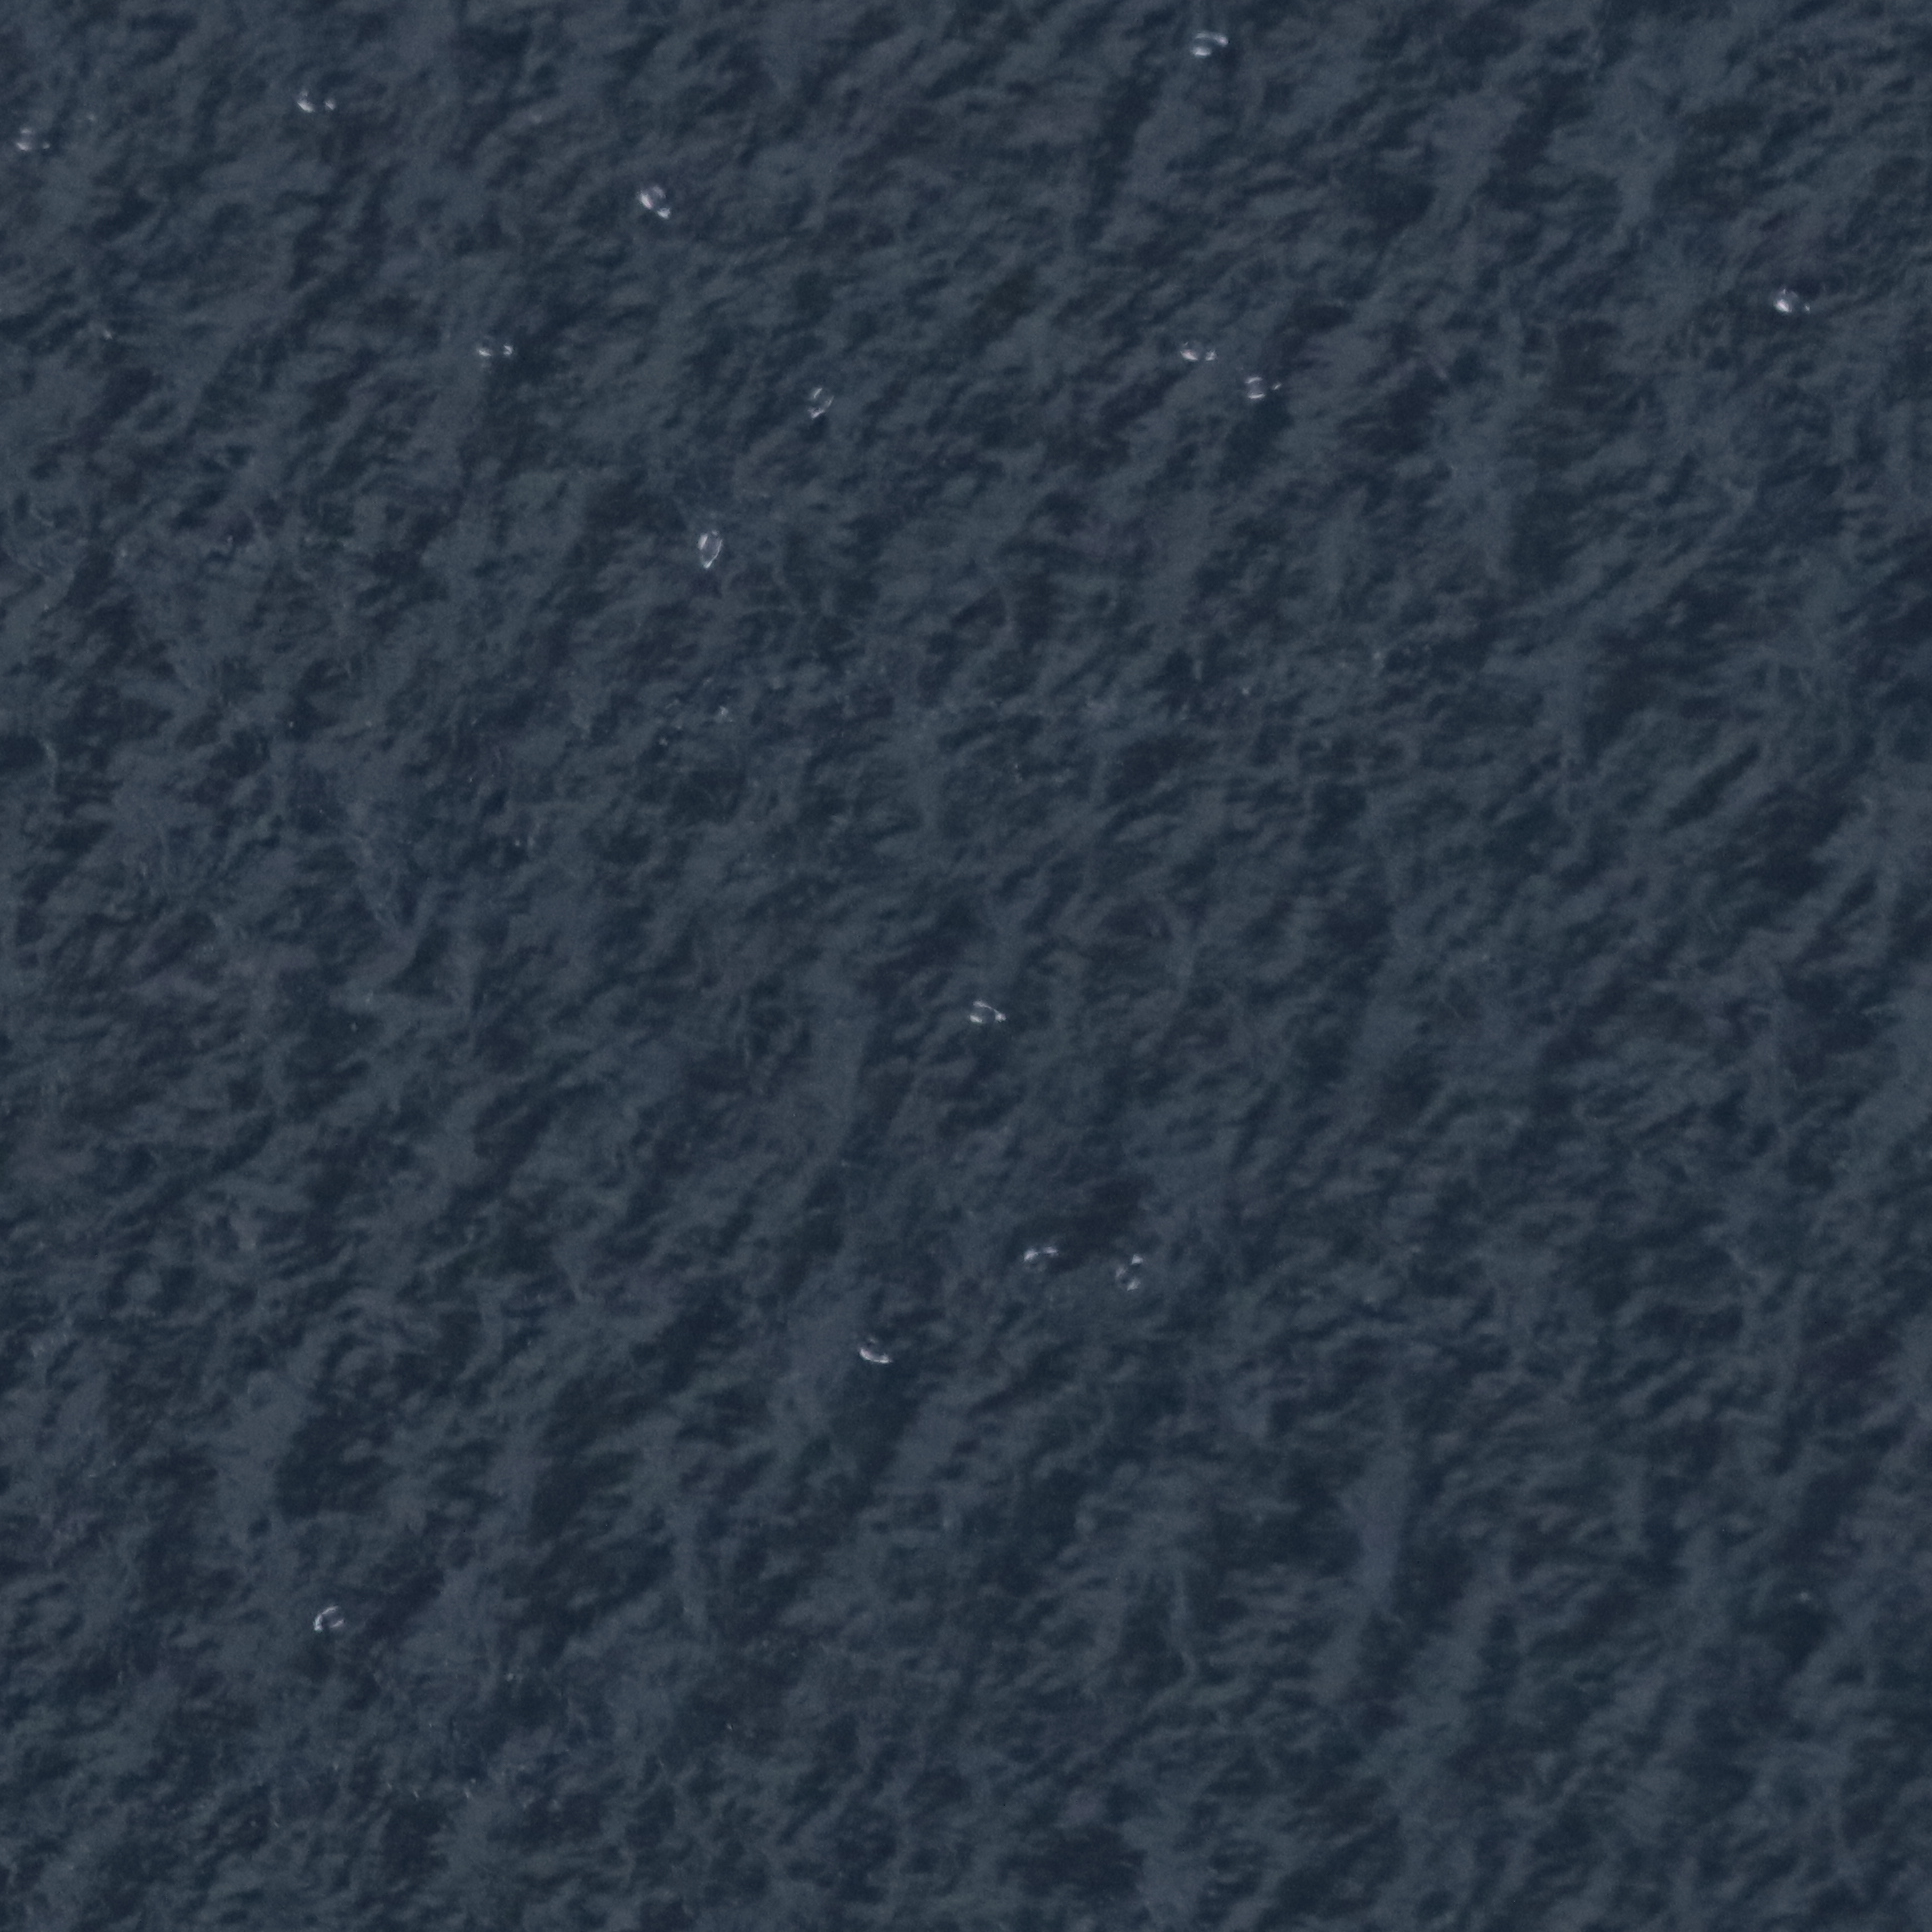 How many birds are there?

15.